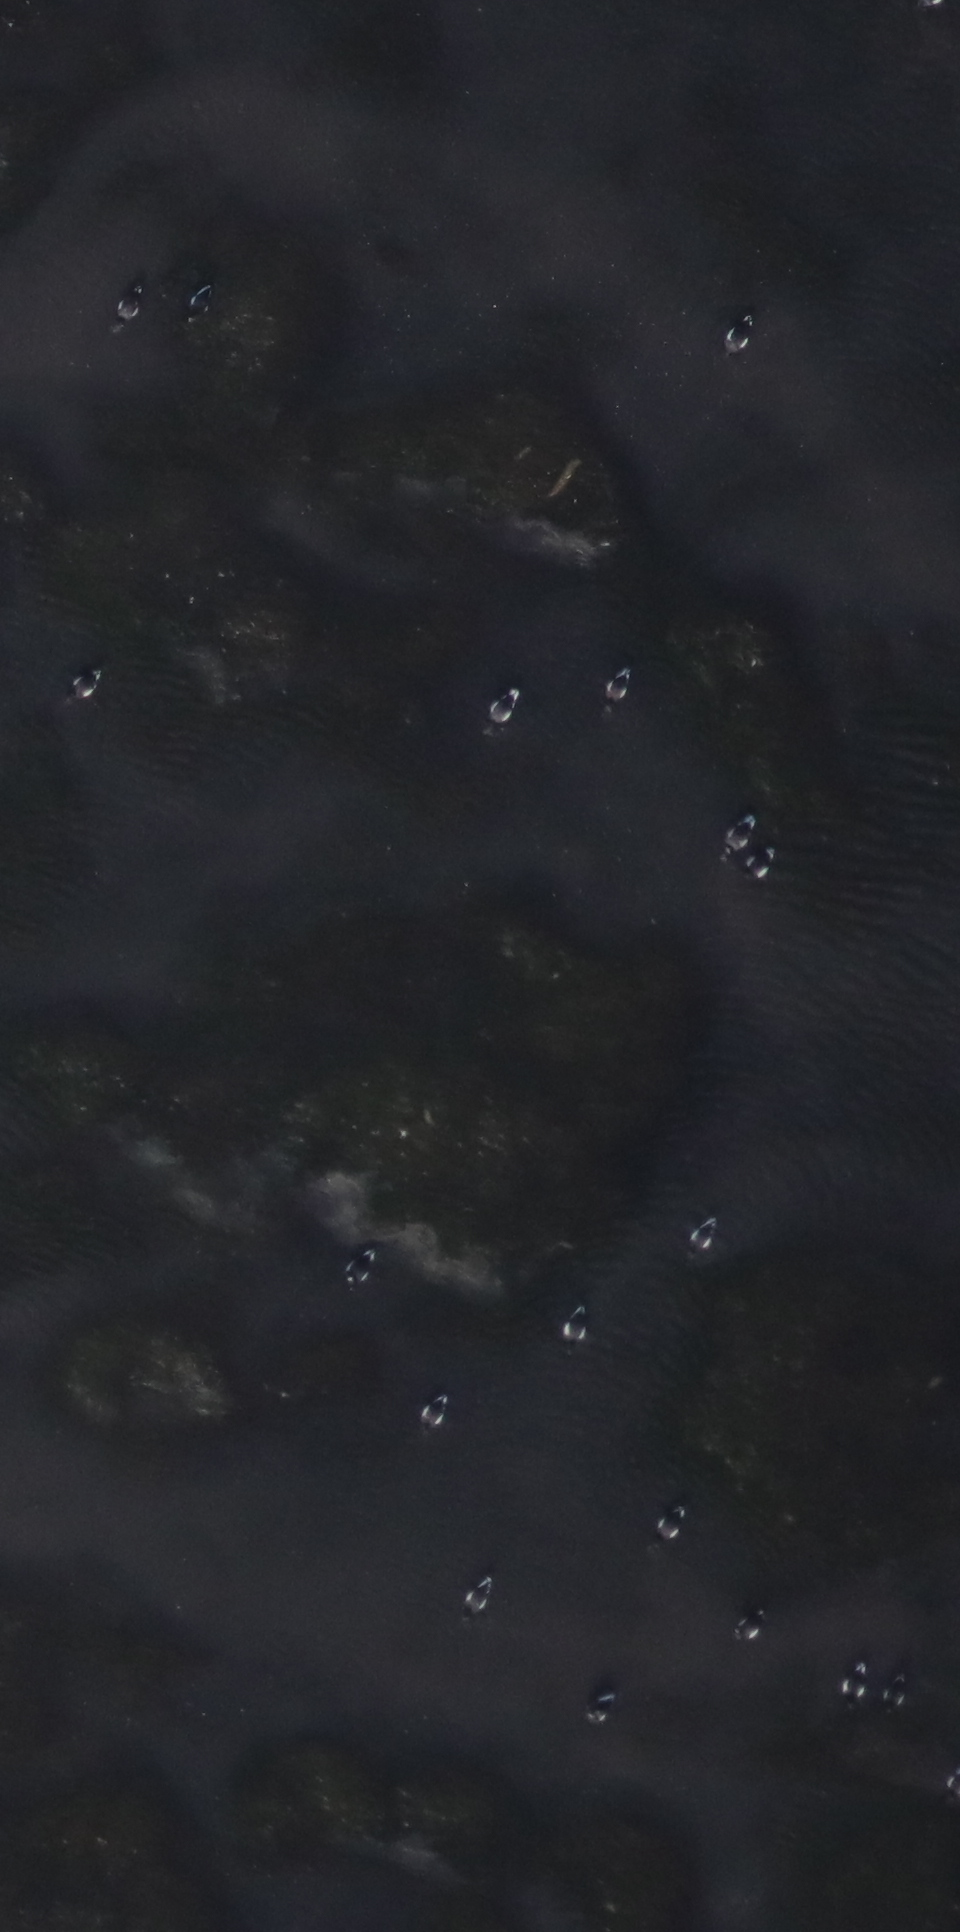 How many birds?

18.